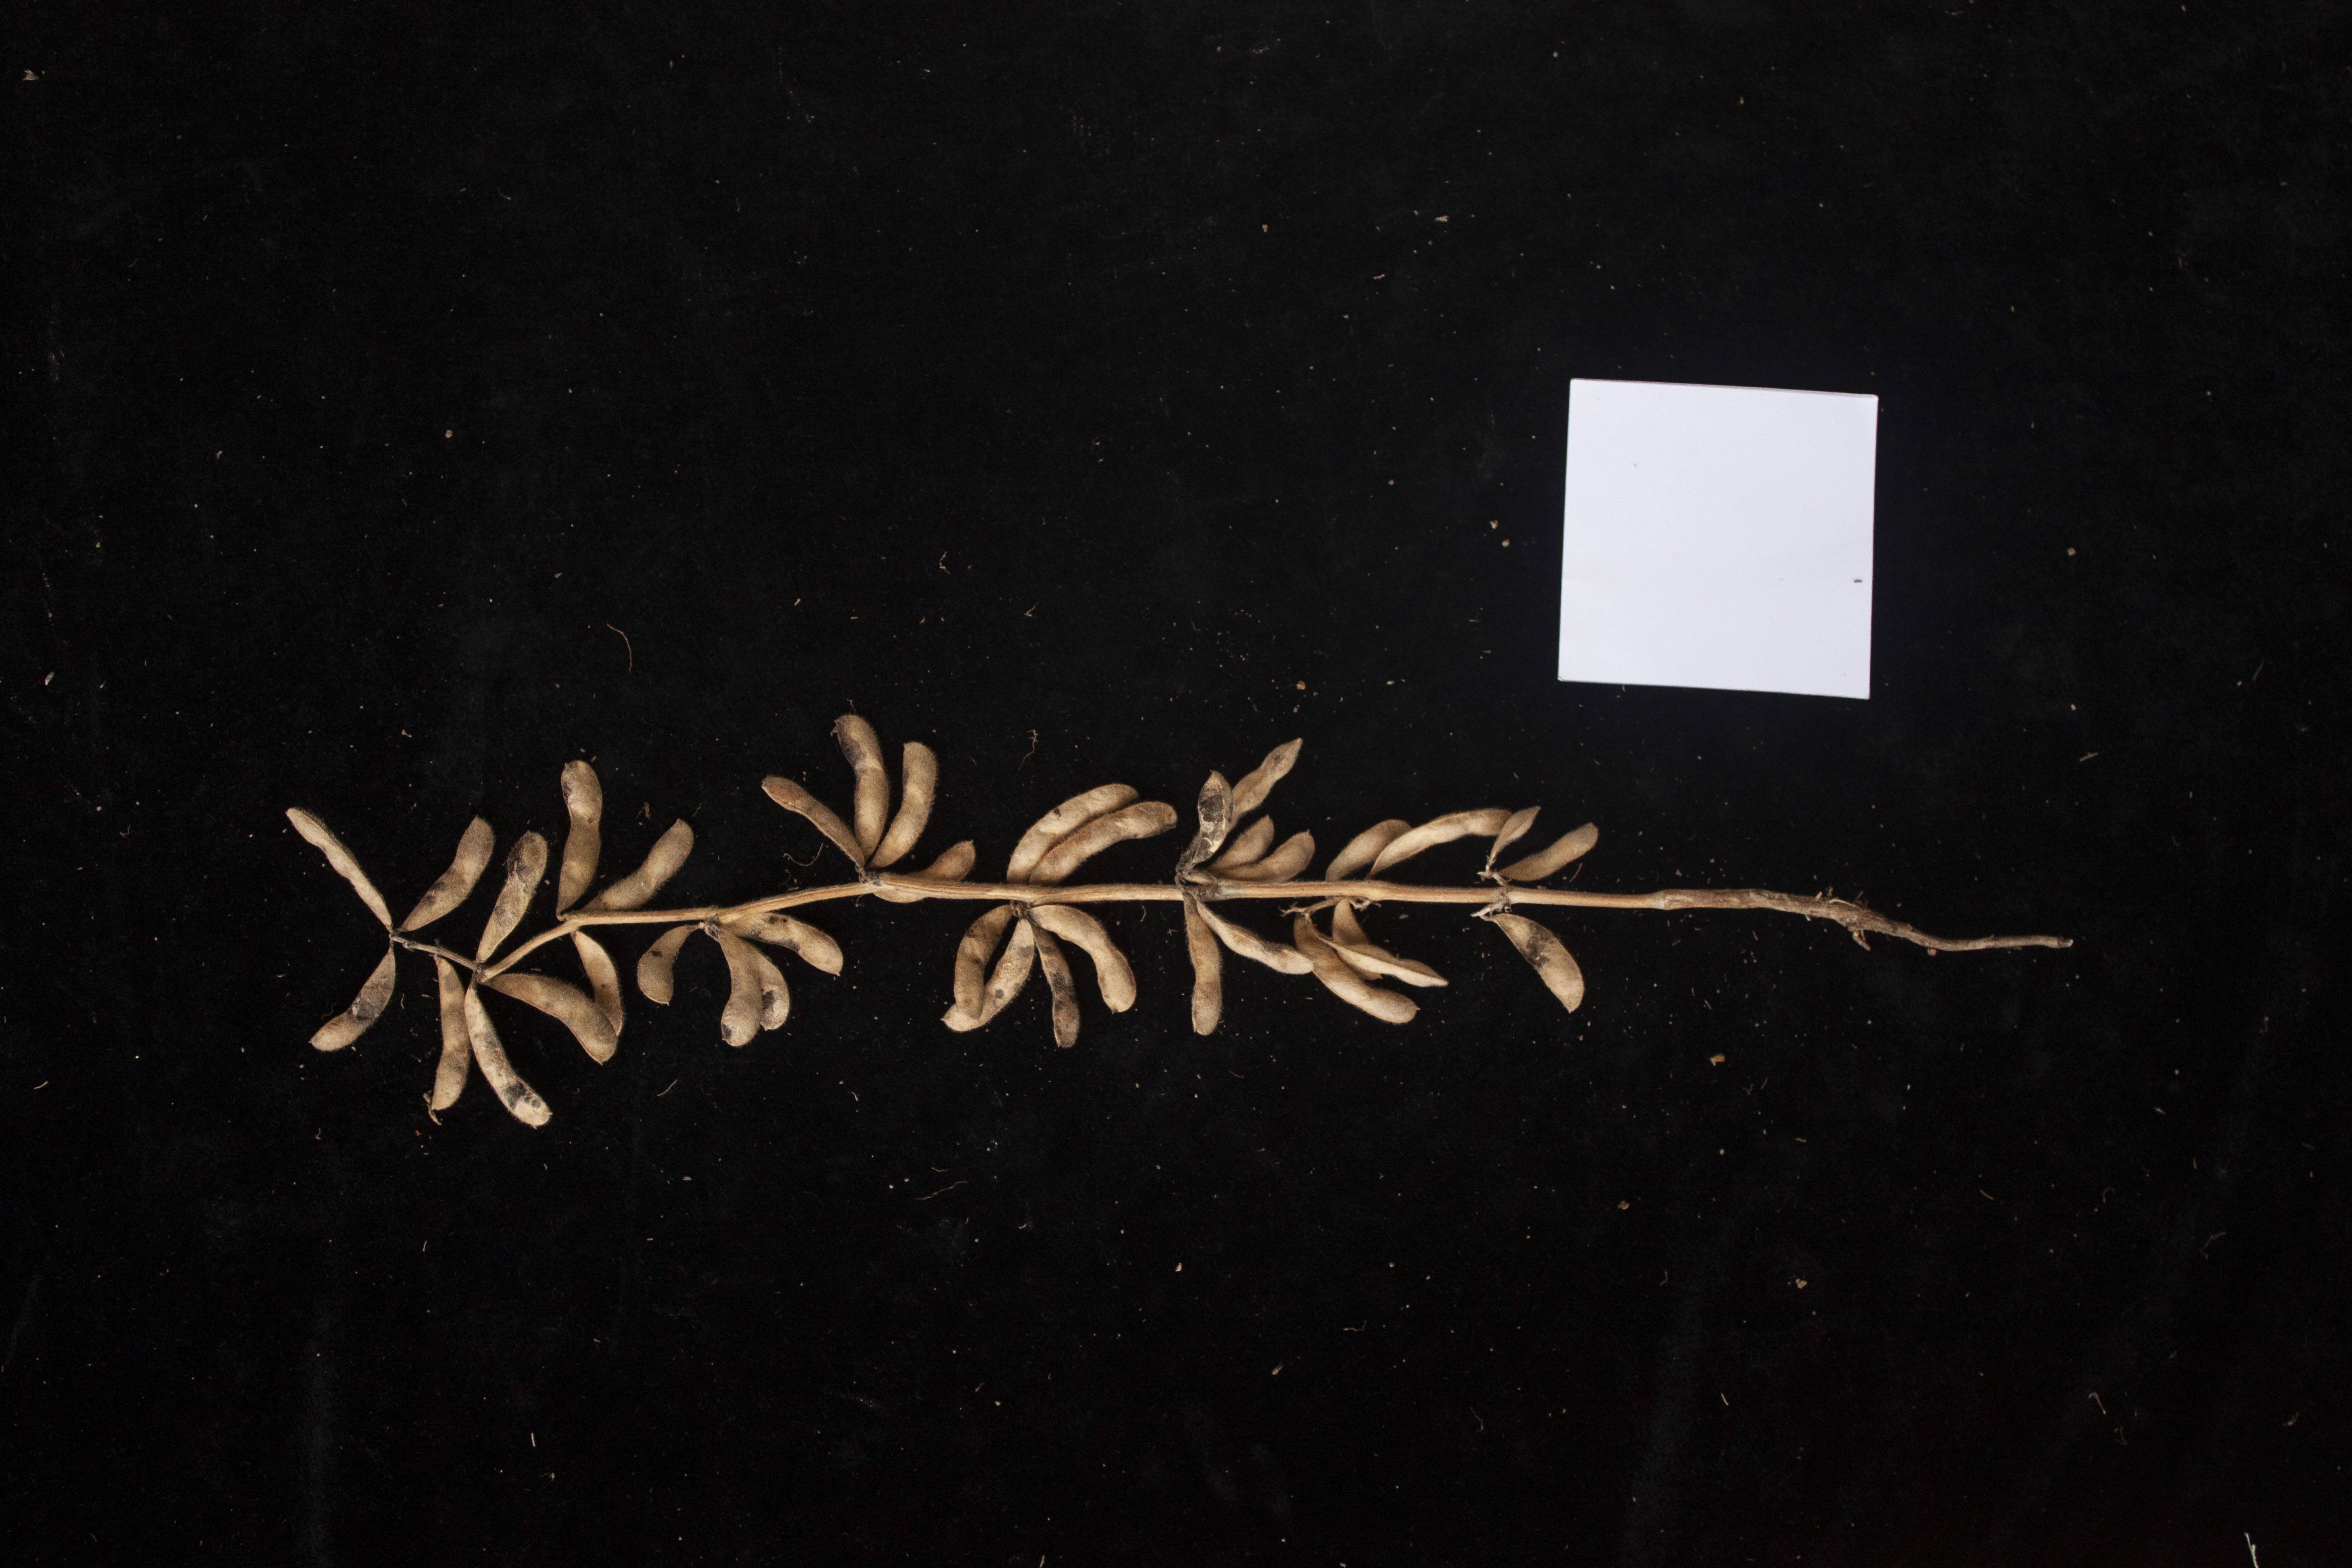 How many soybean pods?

38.